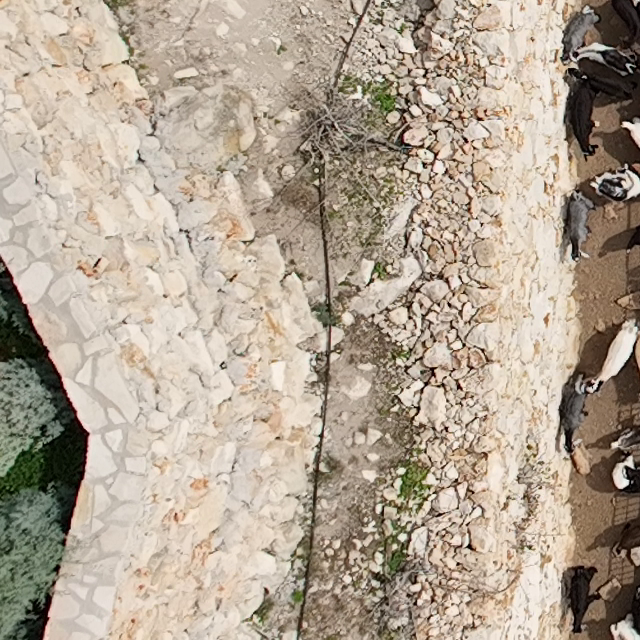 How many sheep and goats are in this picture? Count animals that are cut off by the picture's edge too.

20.